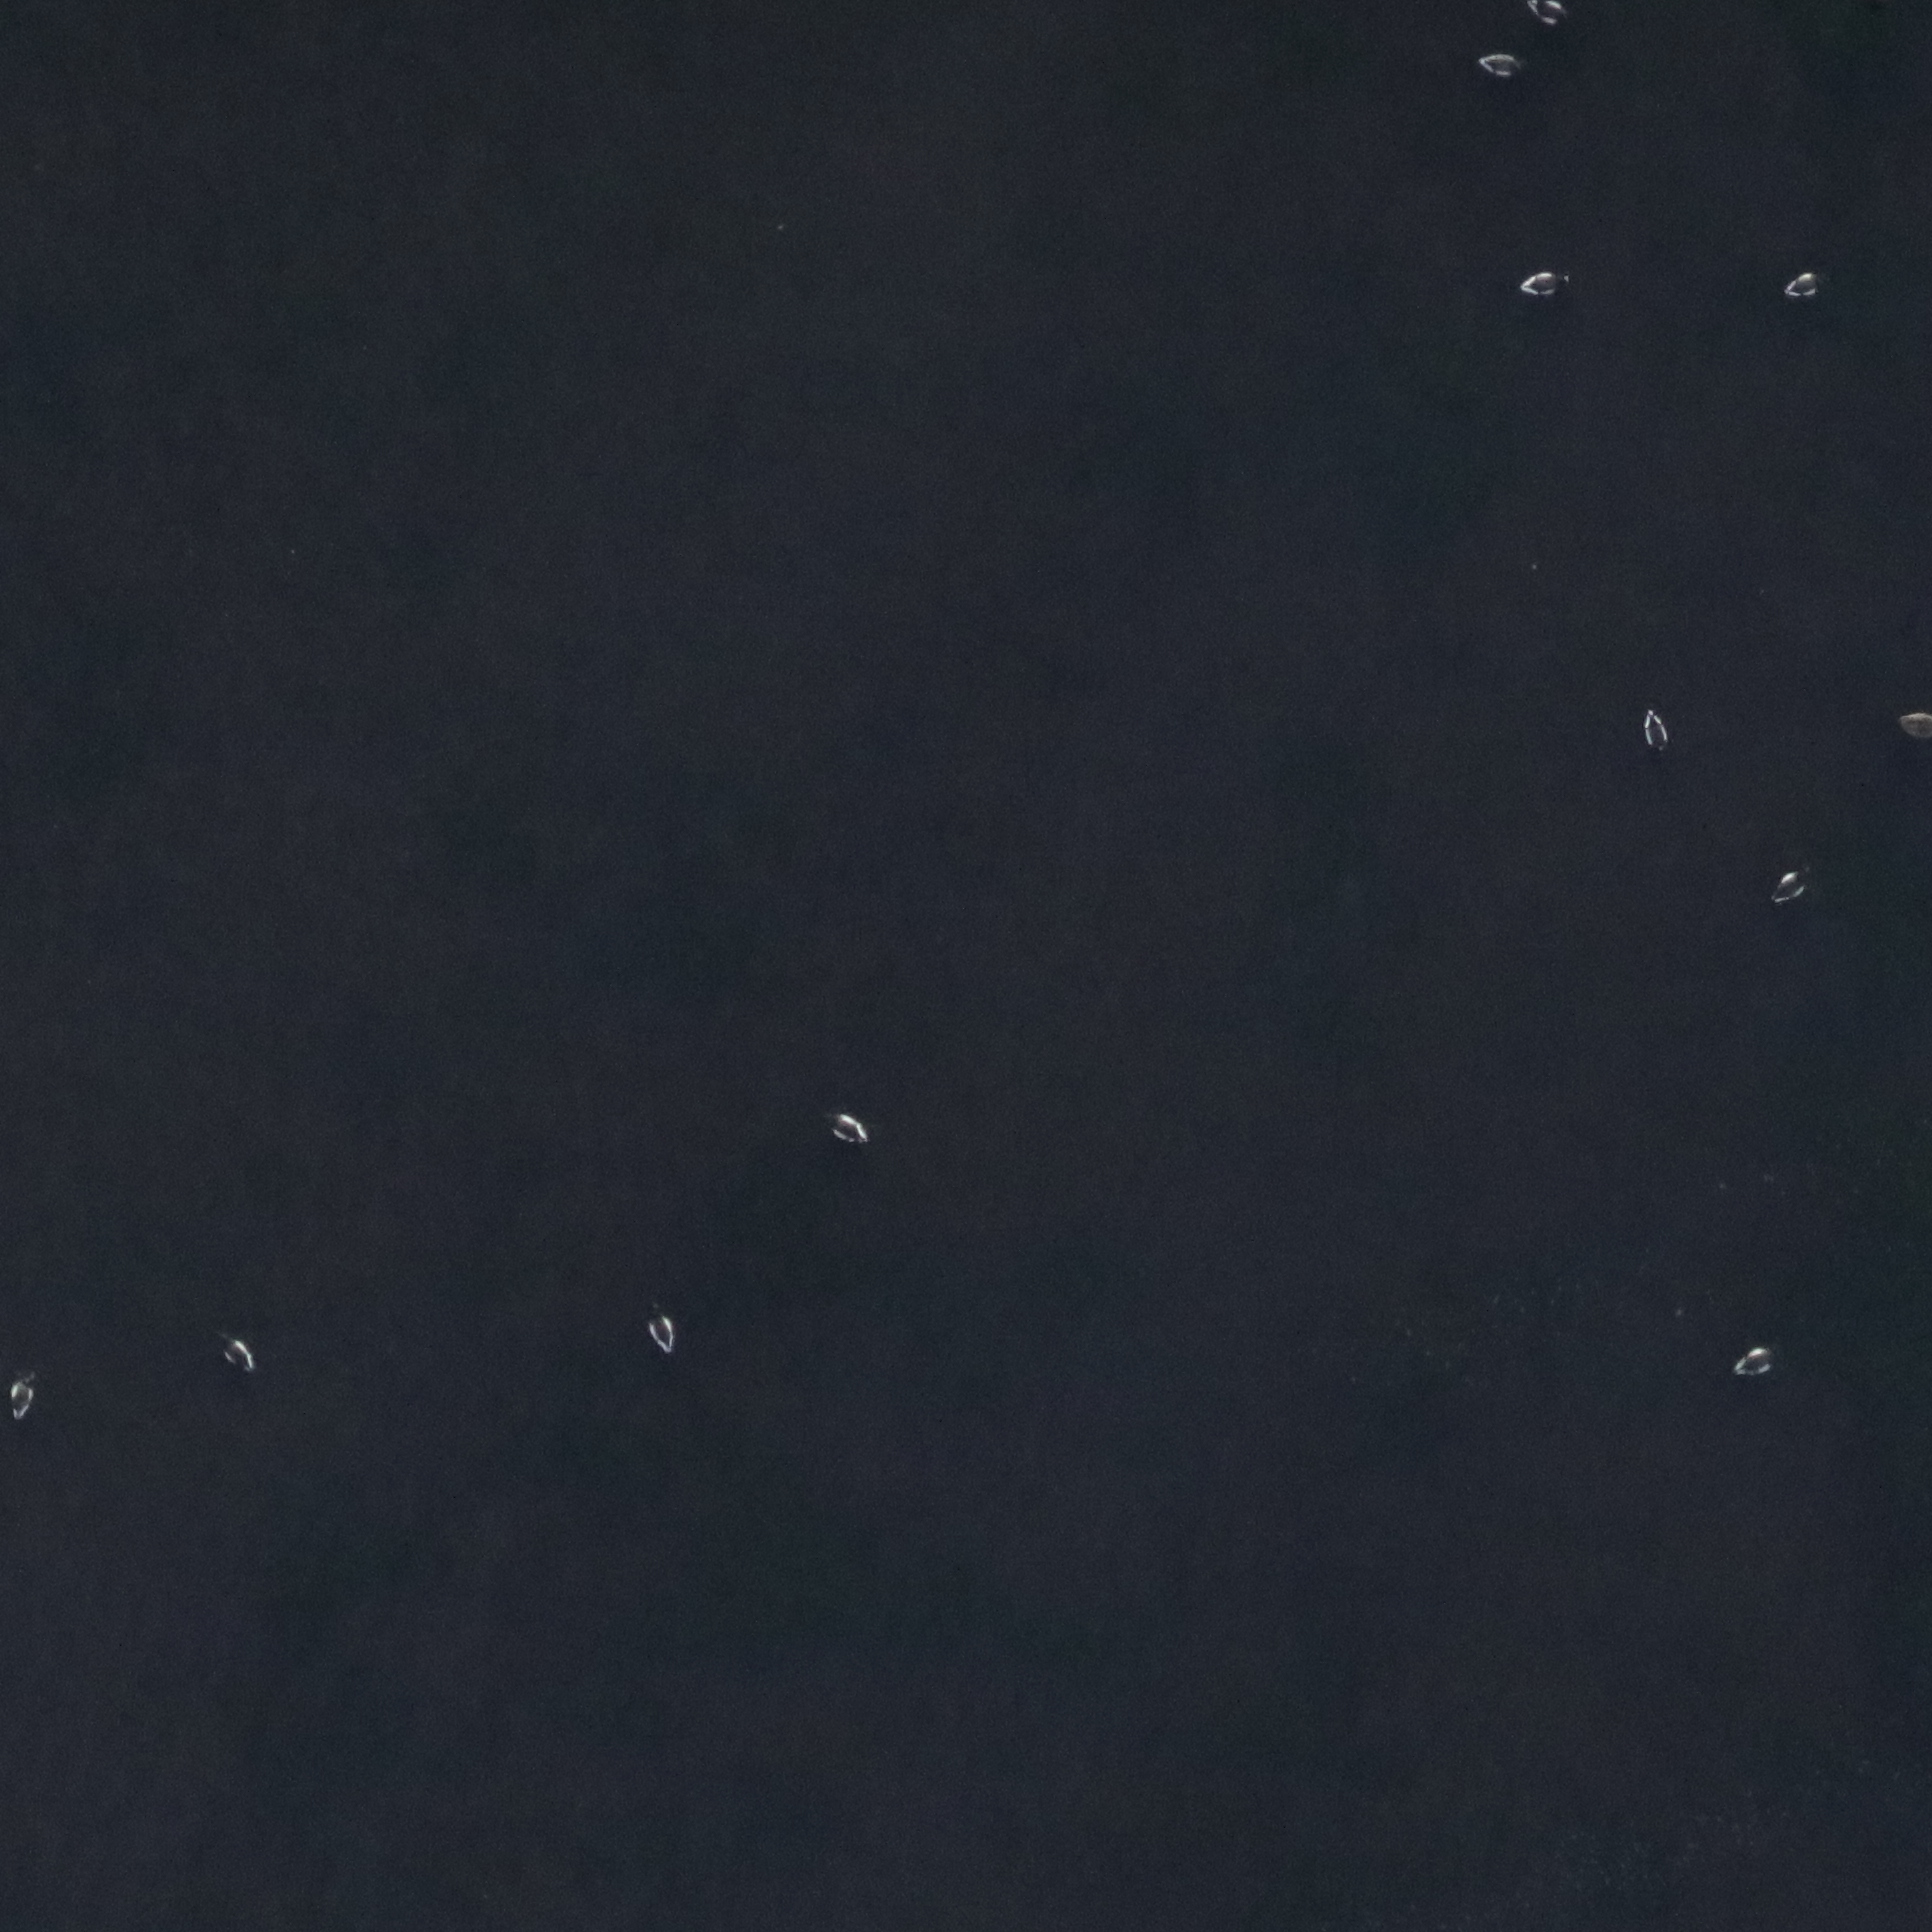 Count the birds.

12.